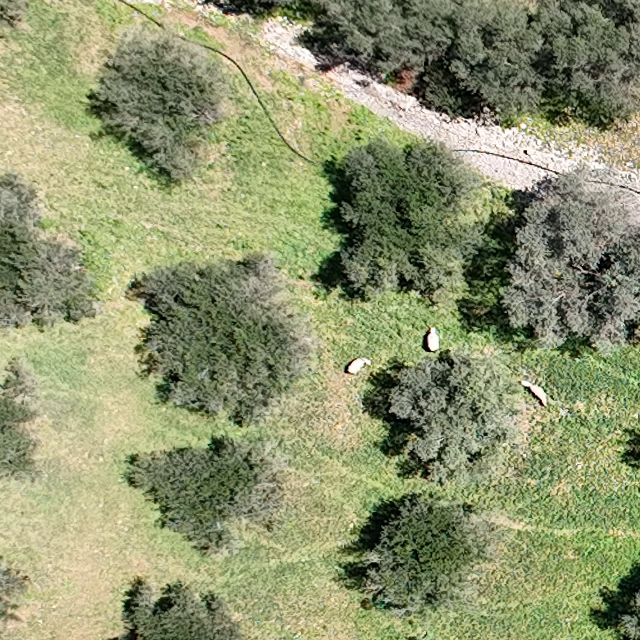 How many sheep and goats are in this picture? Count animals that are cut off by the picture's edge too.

3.